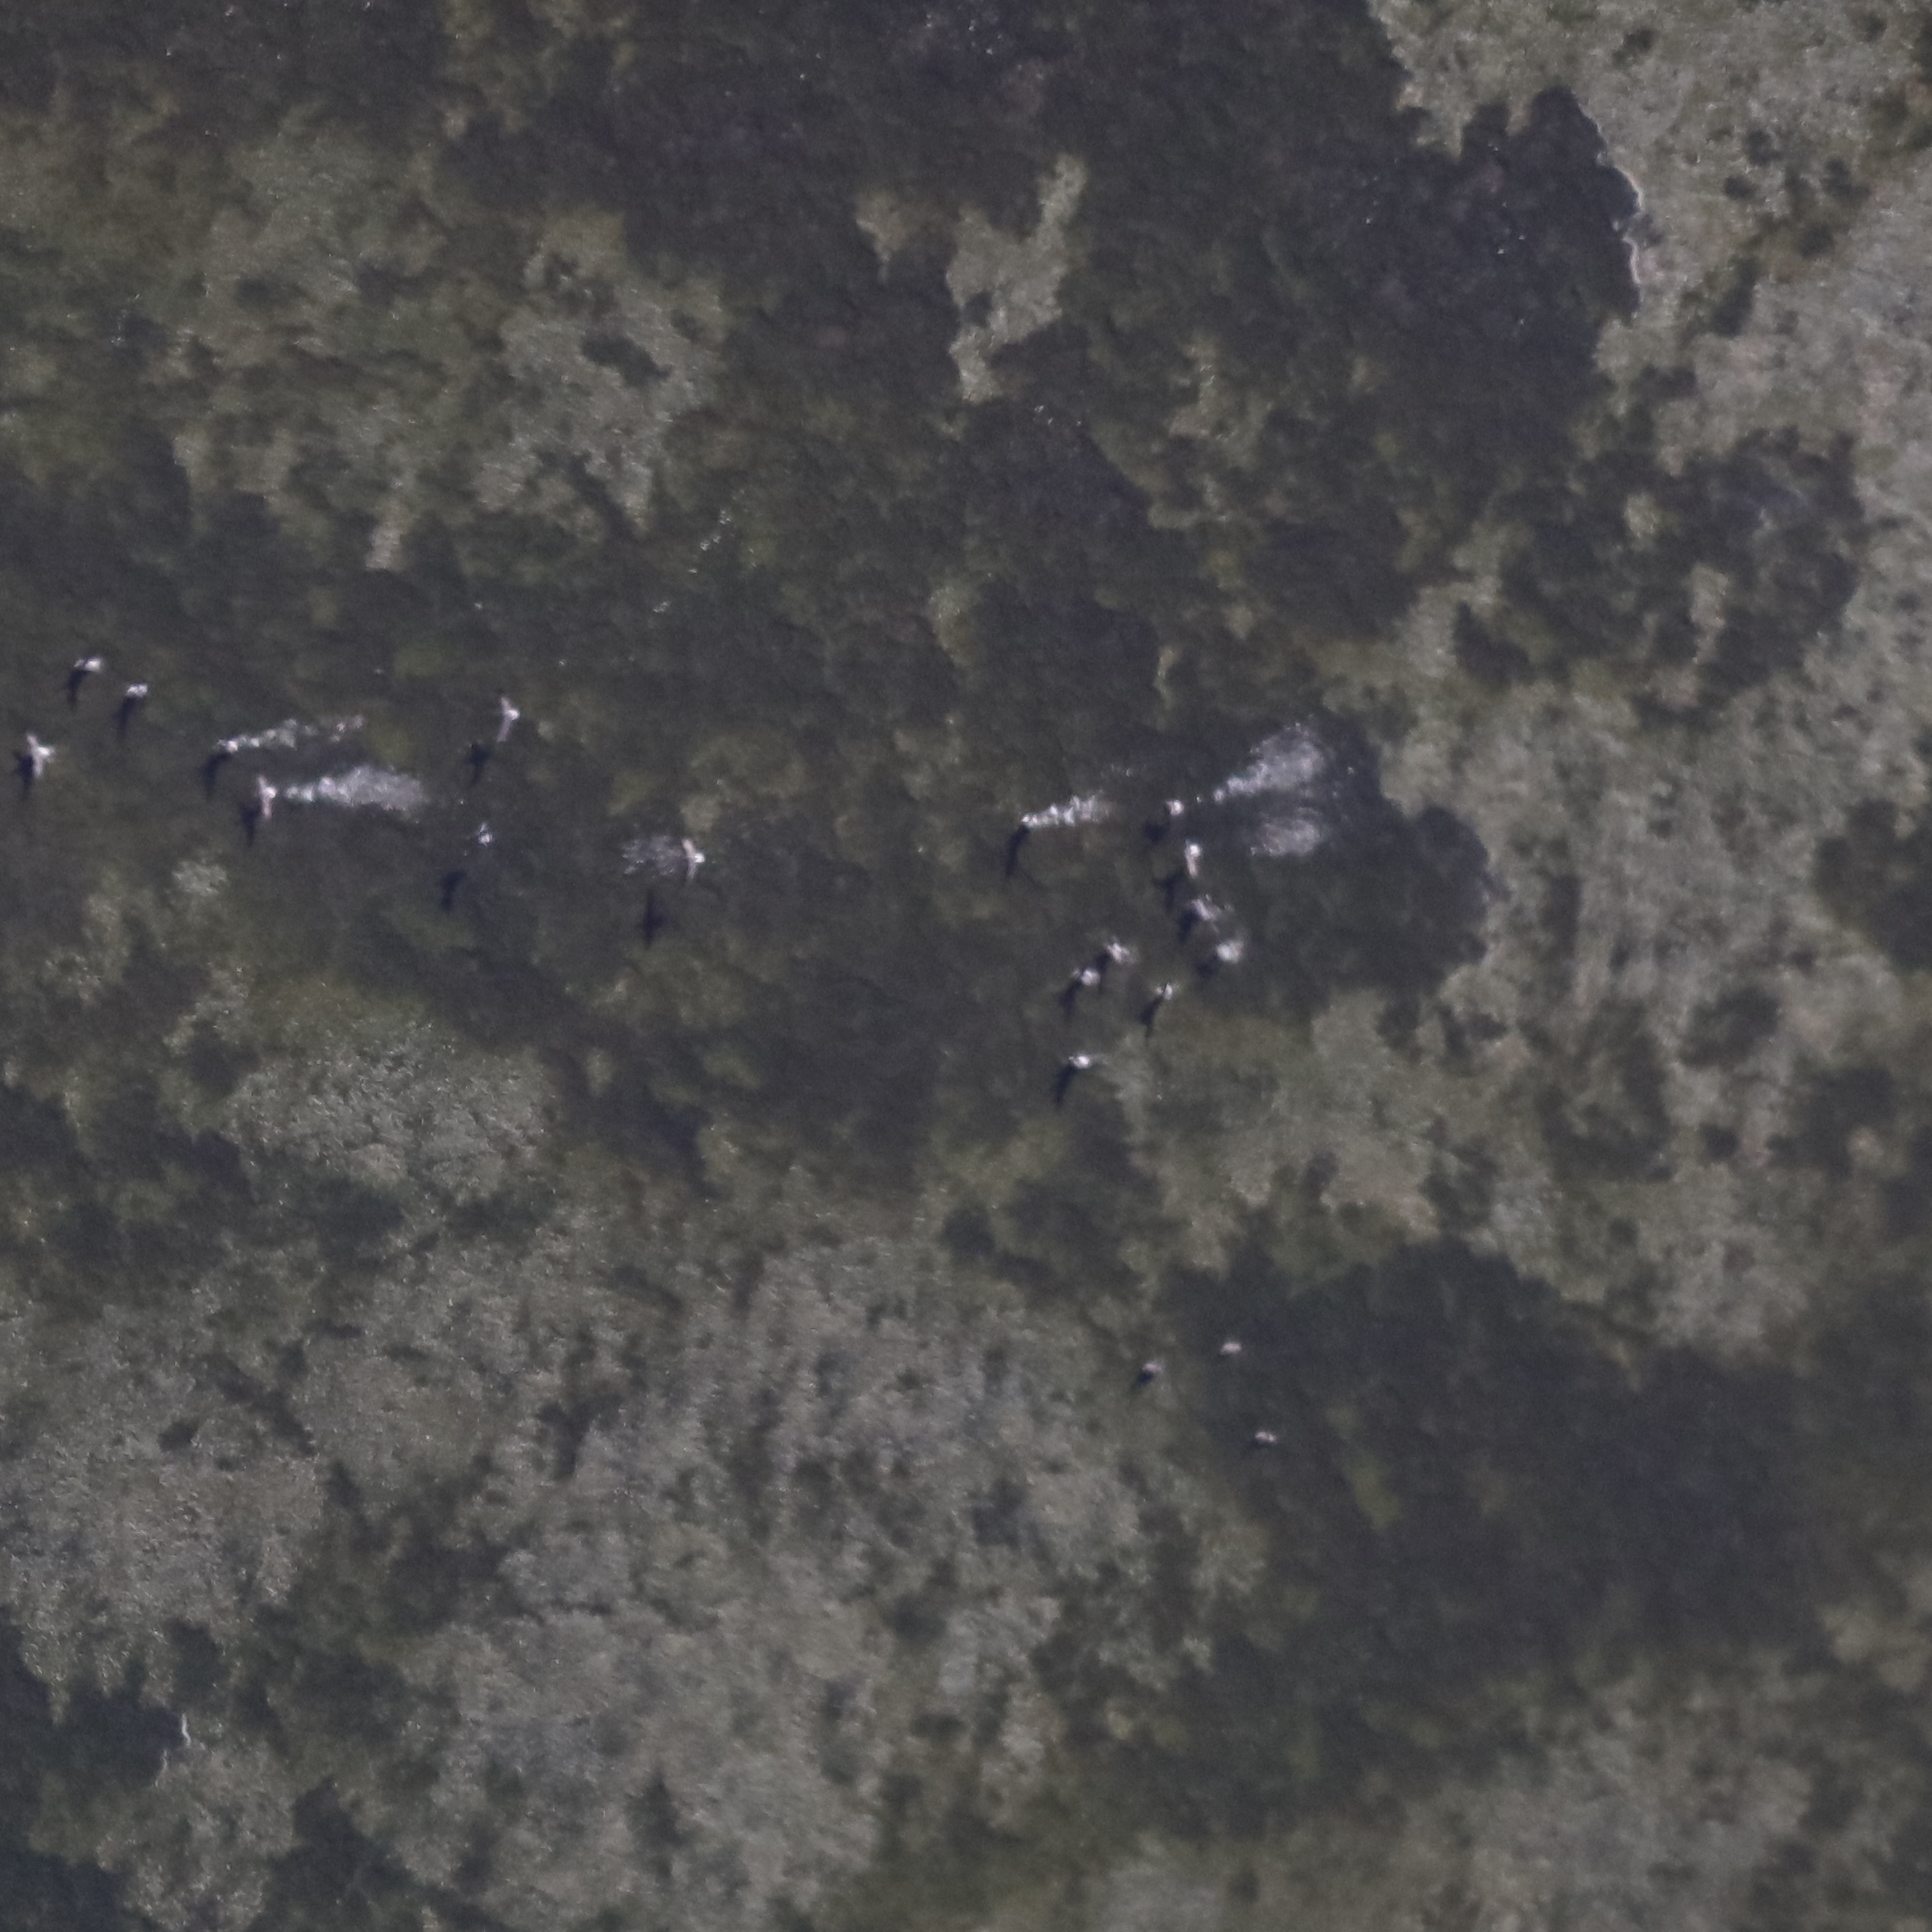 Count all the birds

20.